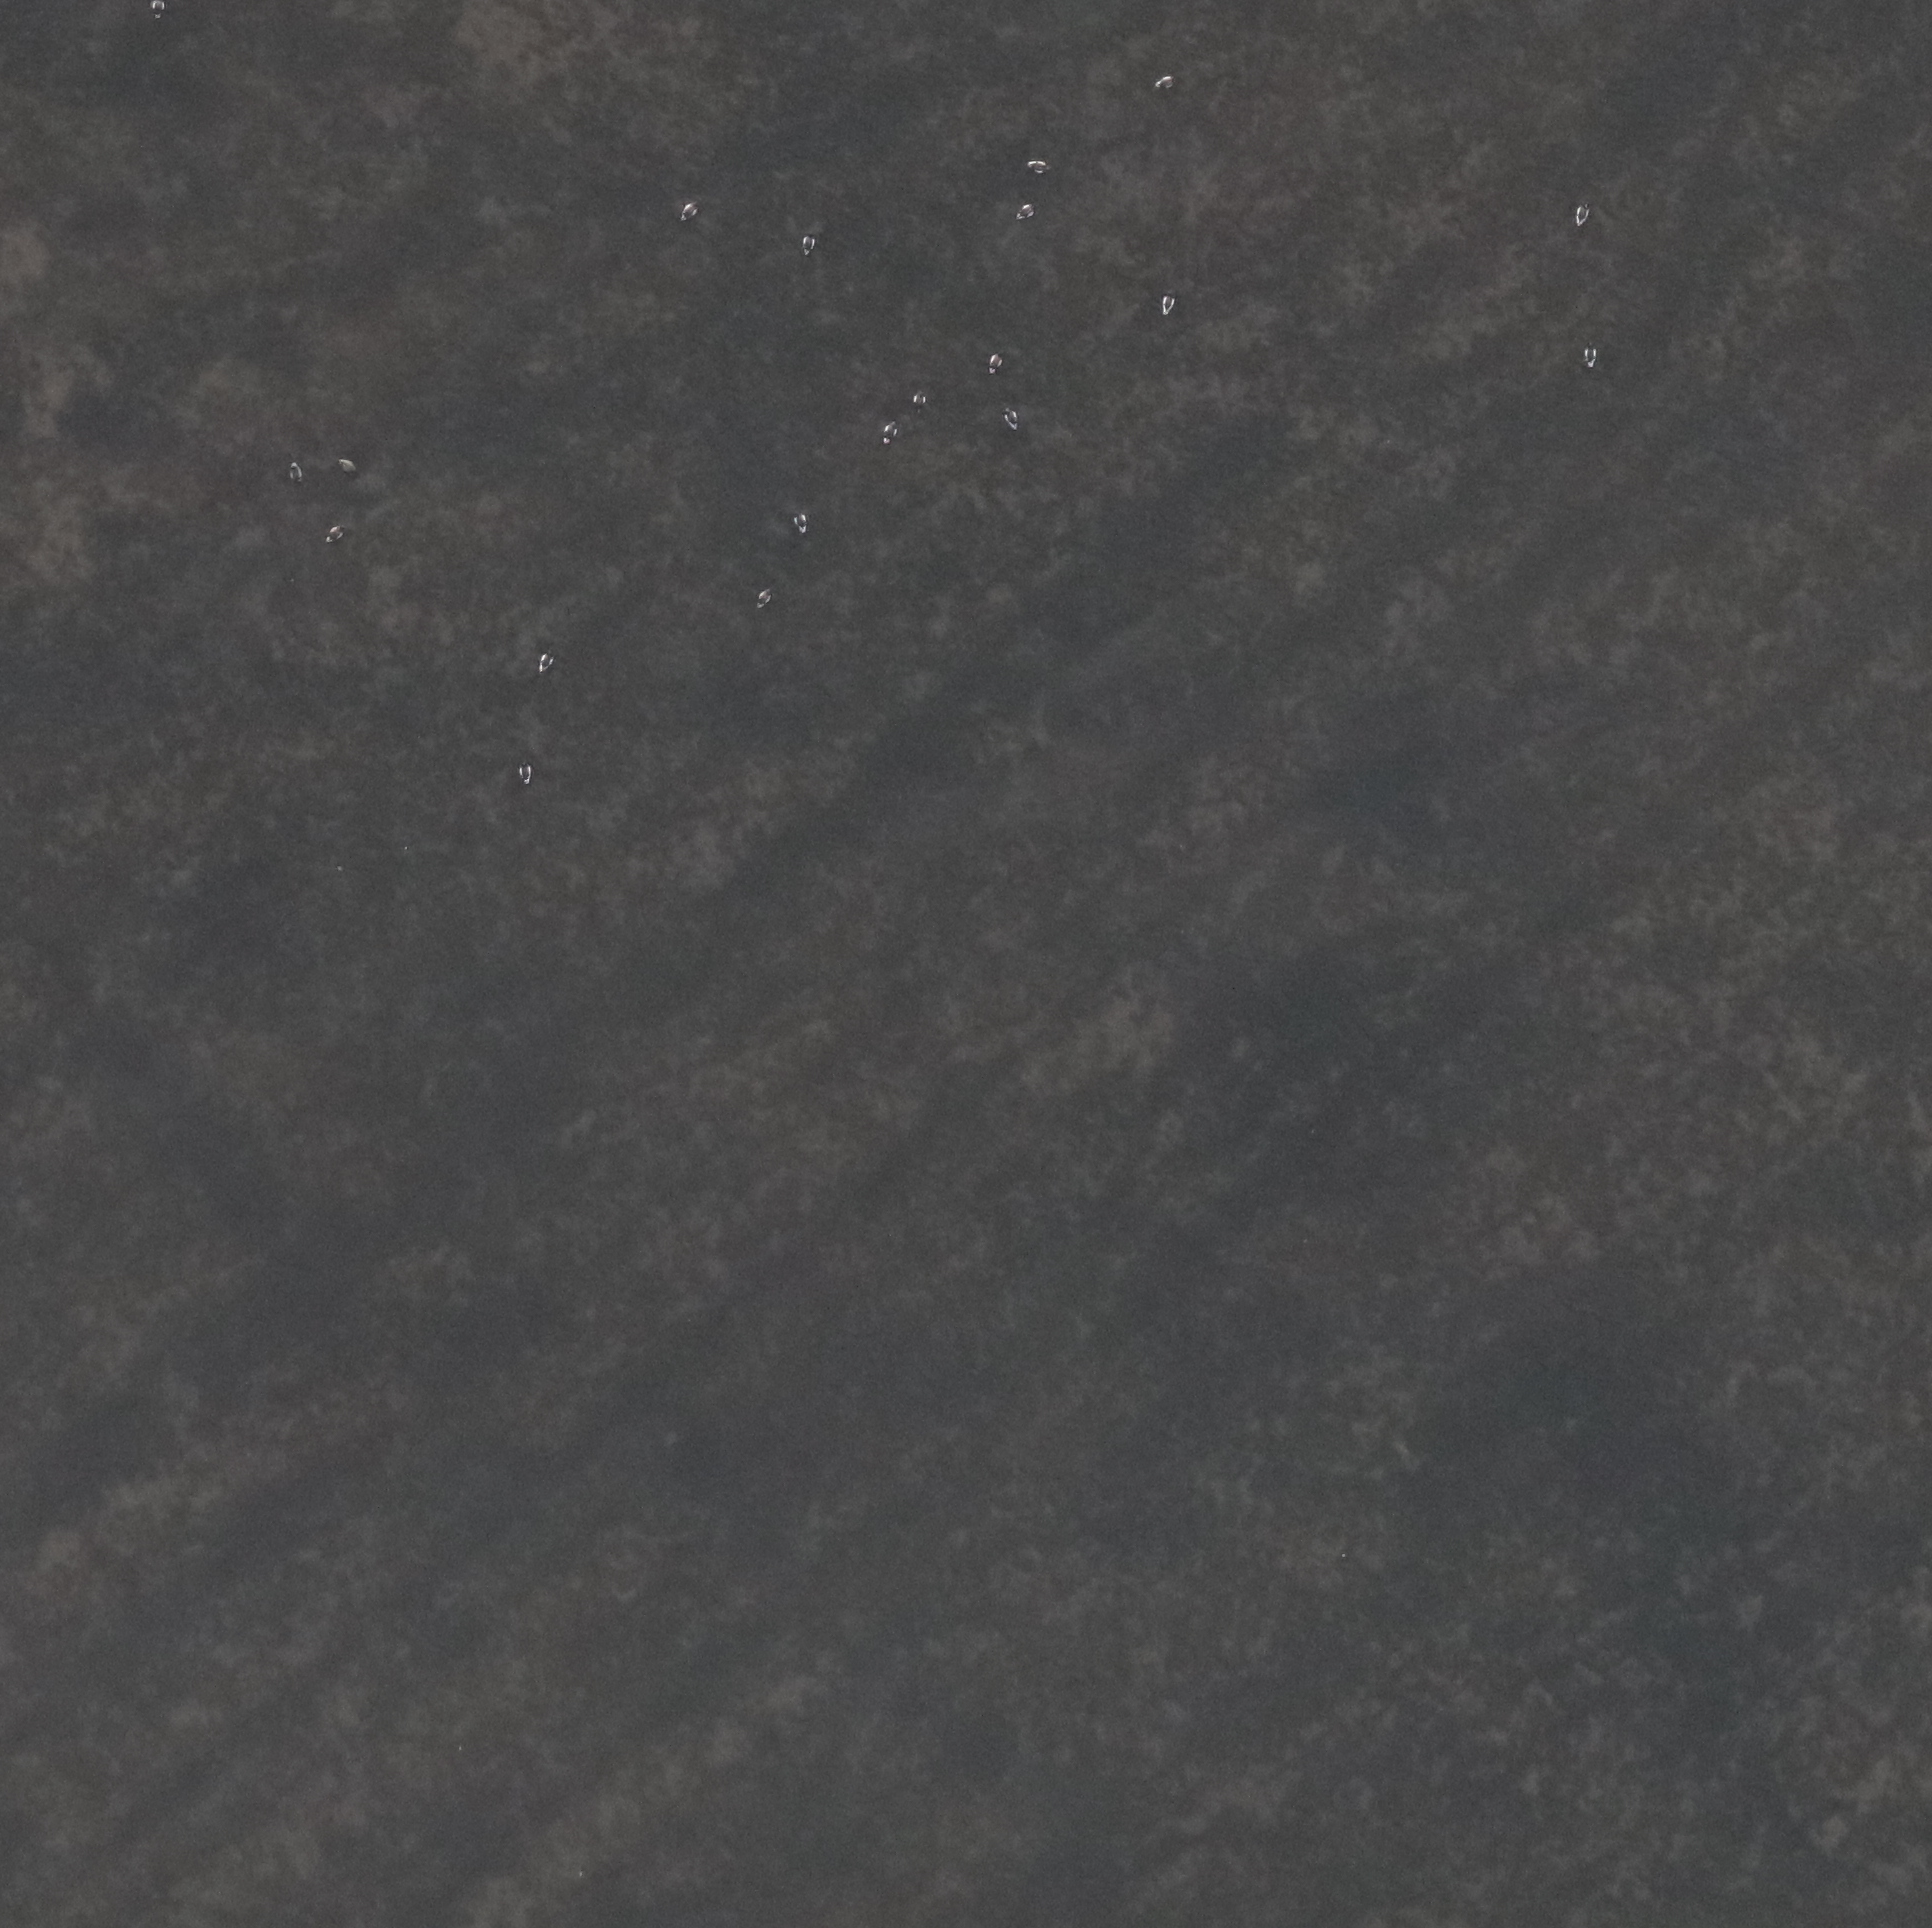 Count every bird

20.